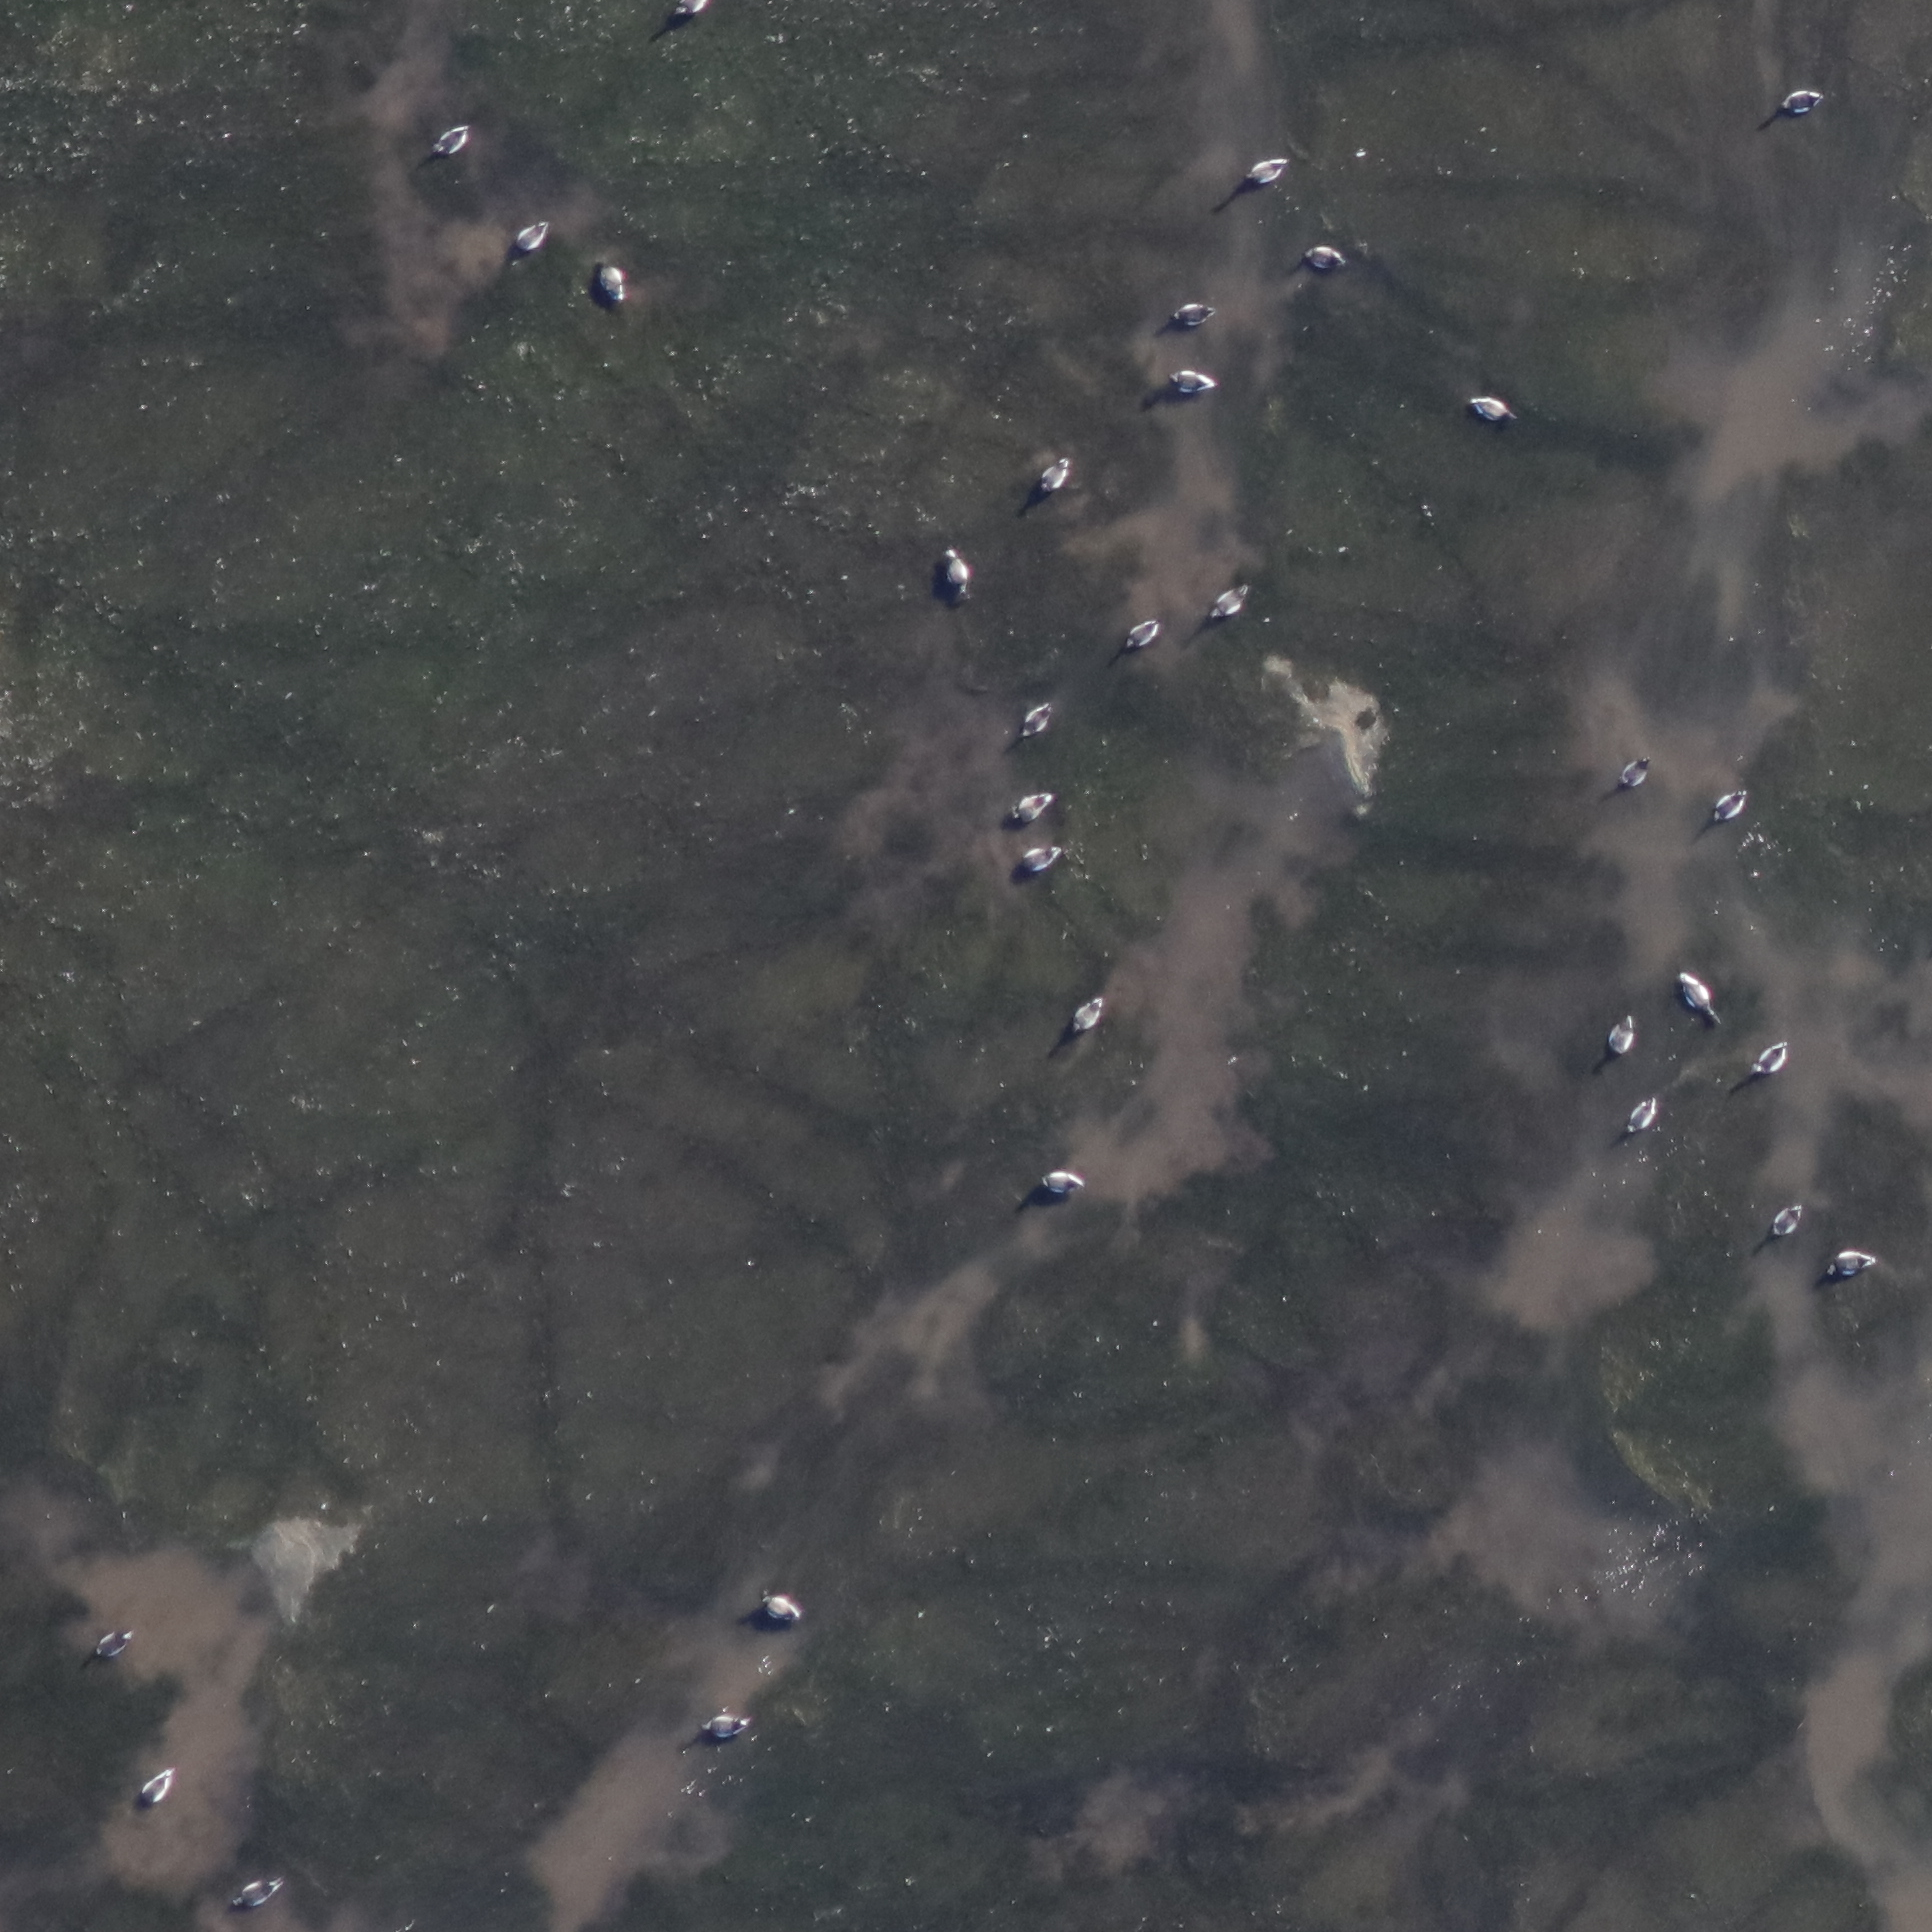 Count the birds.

32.